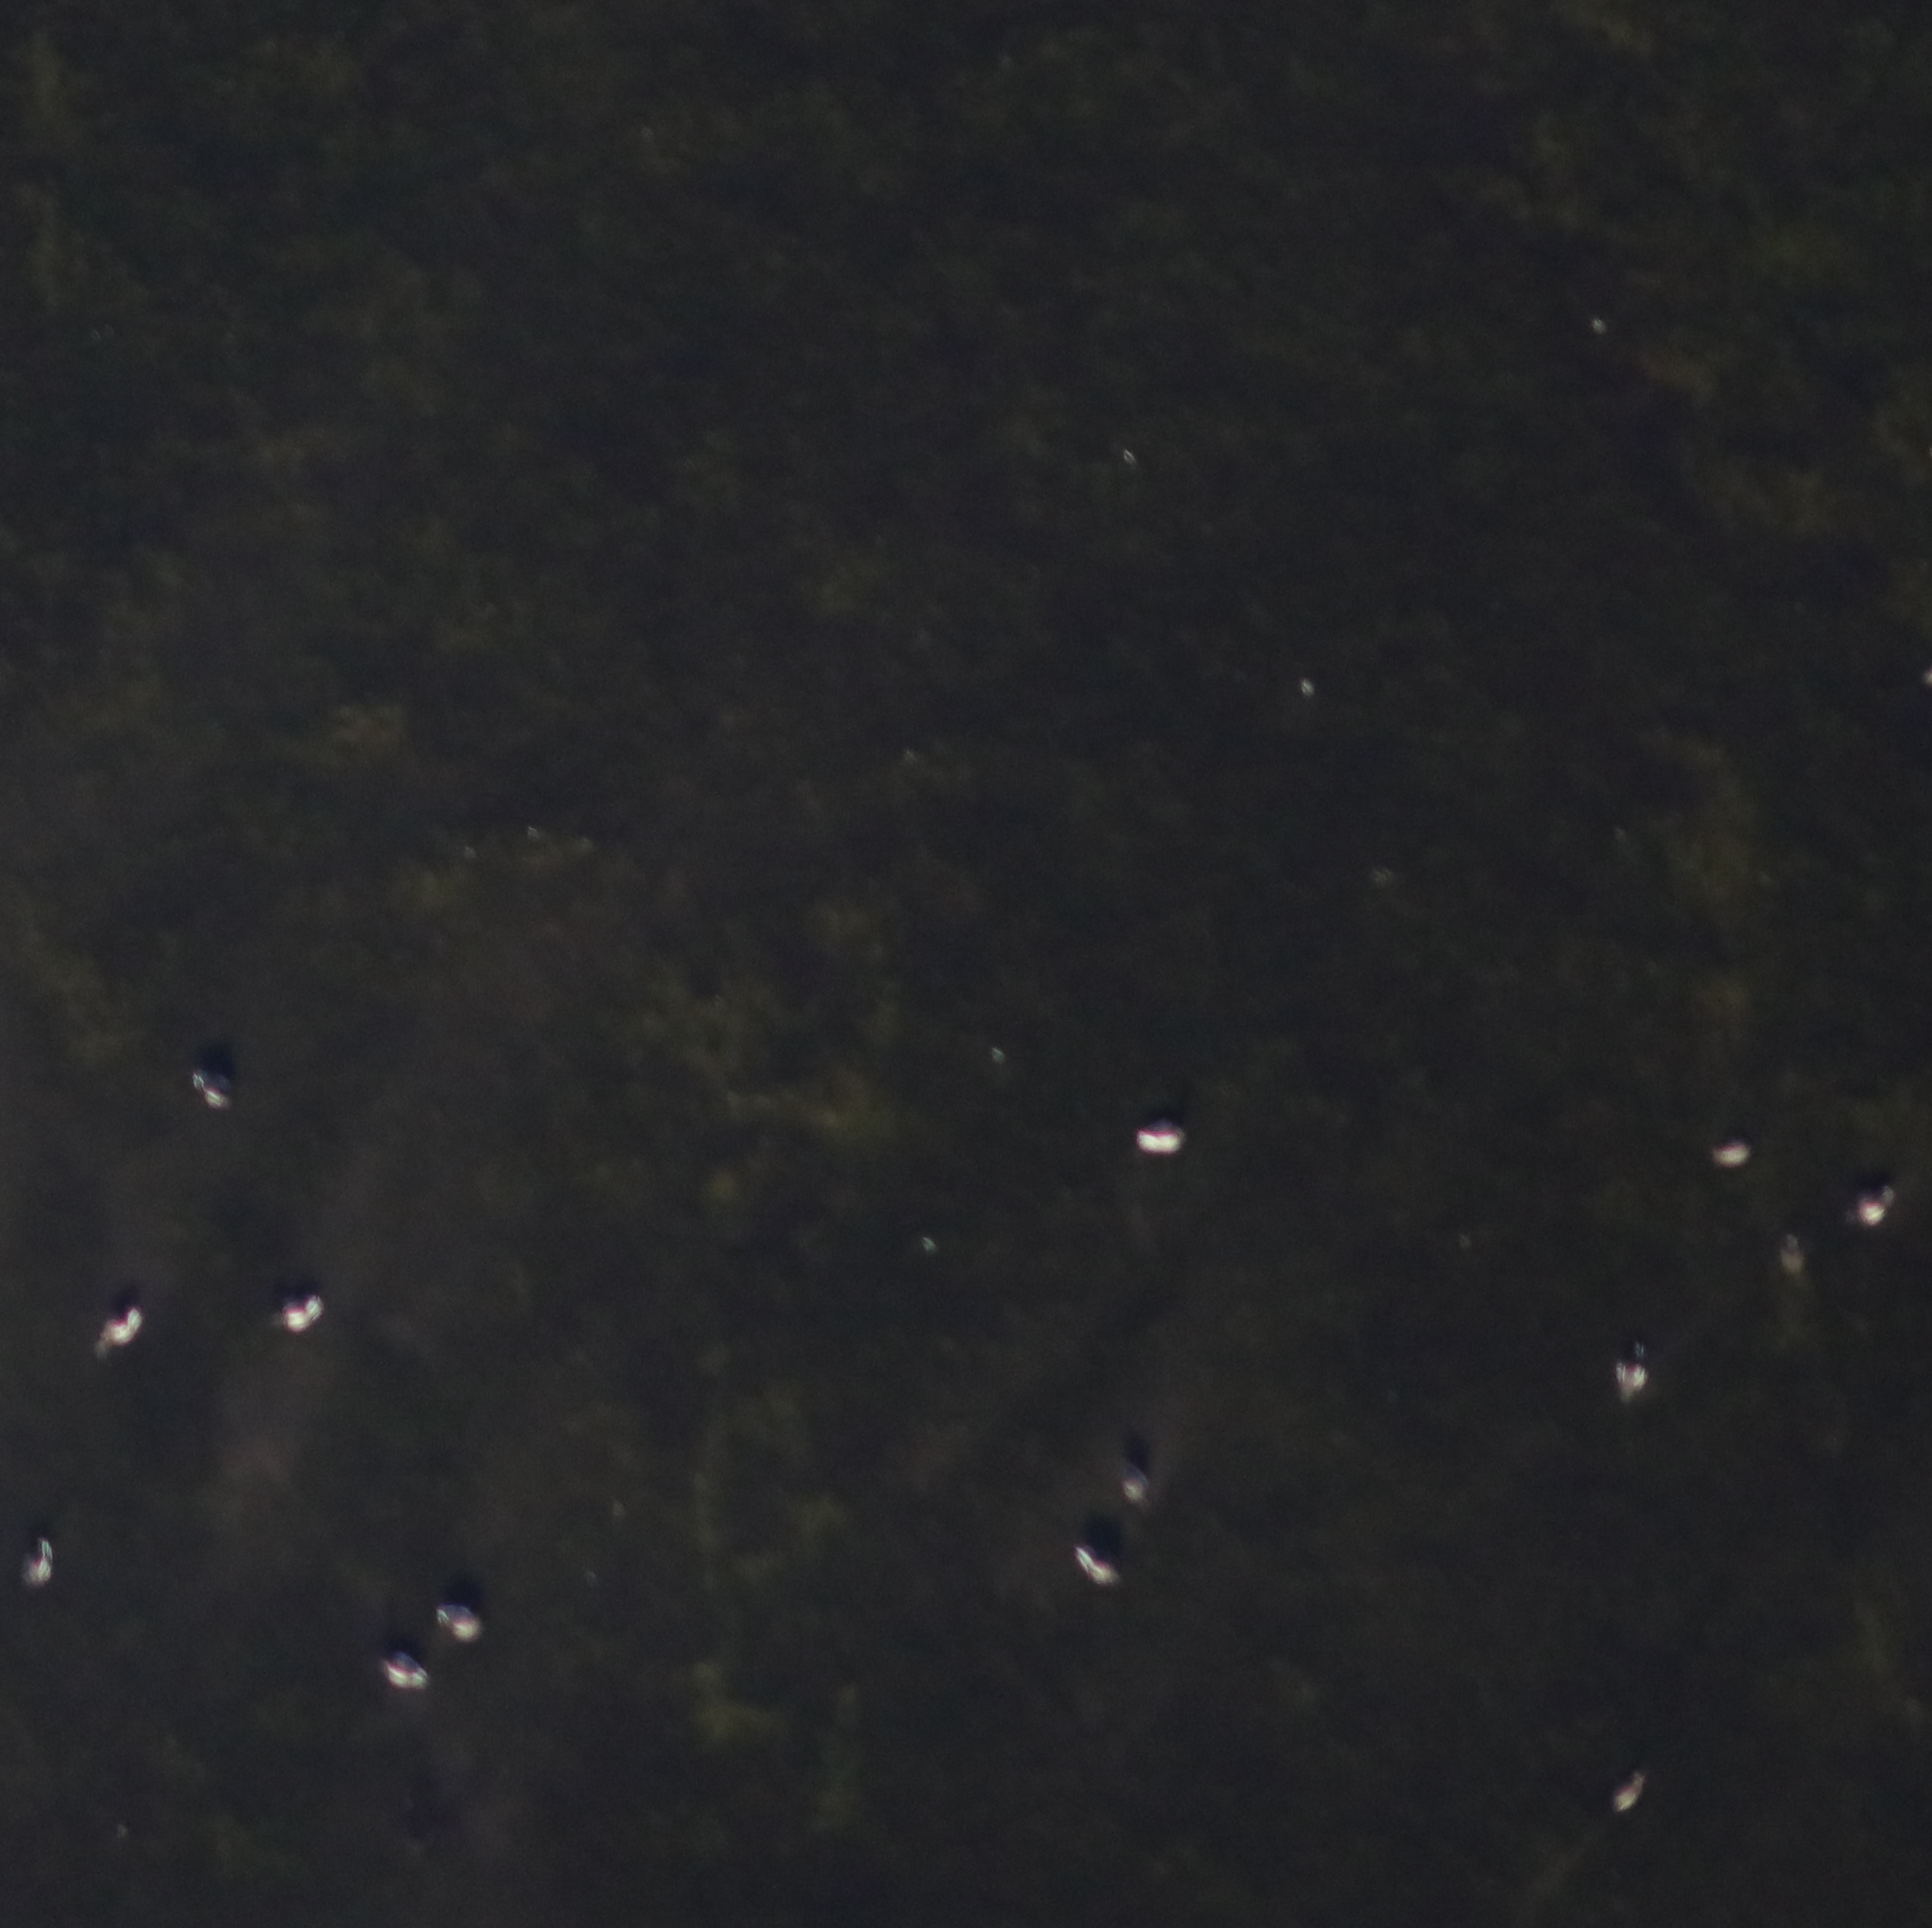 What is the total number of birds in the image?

14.